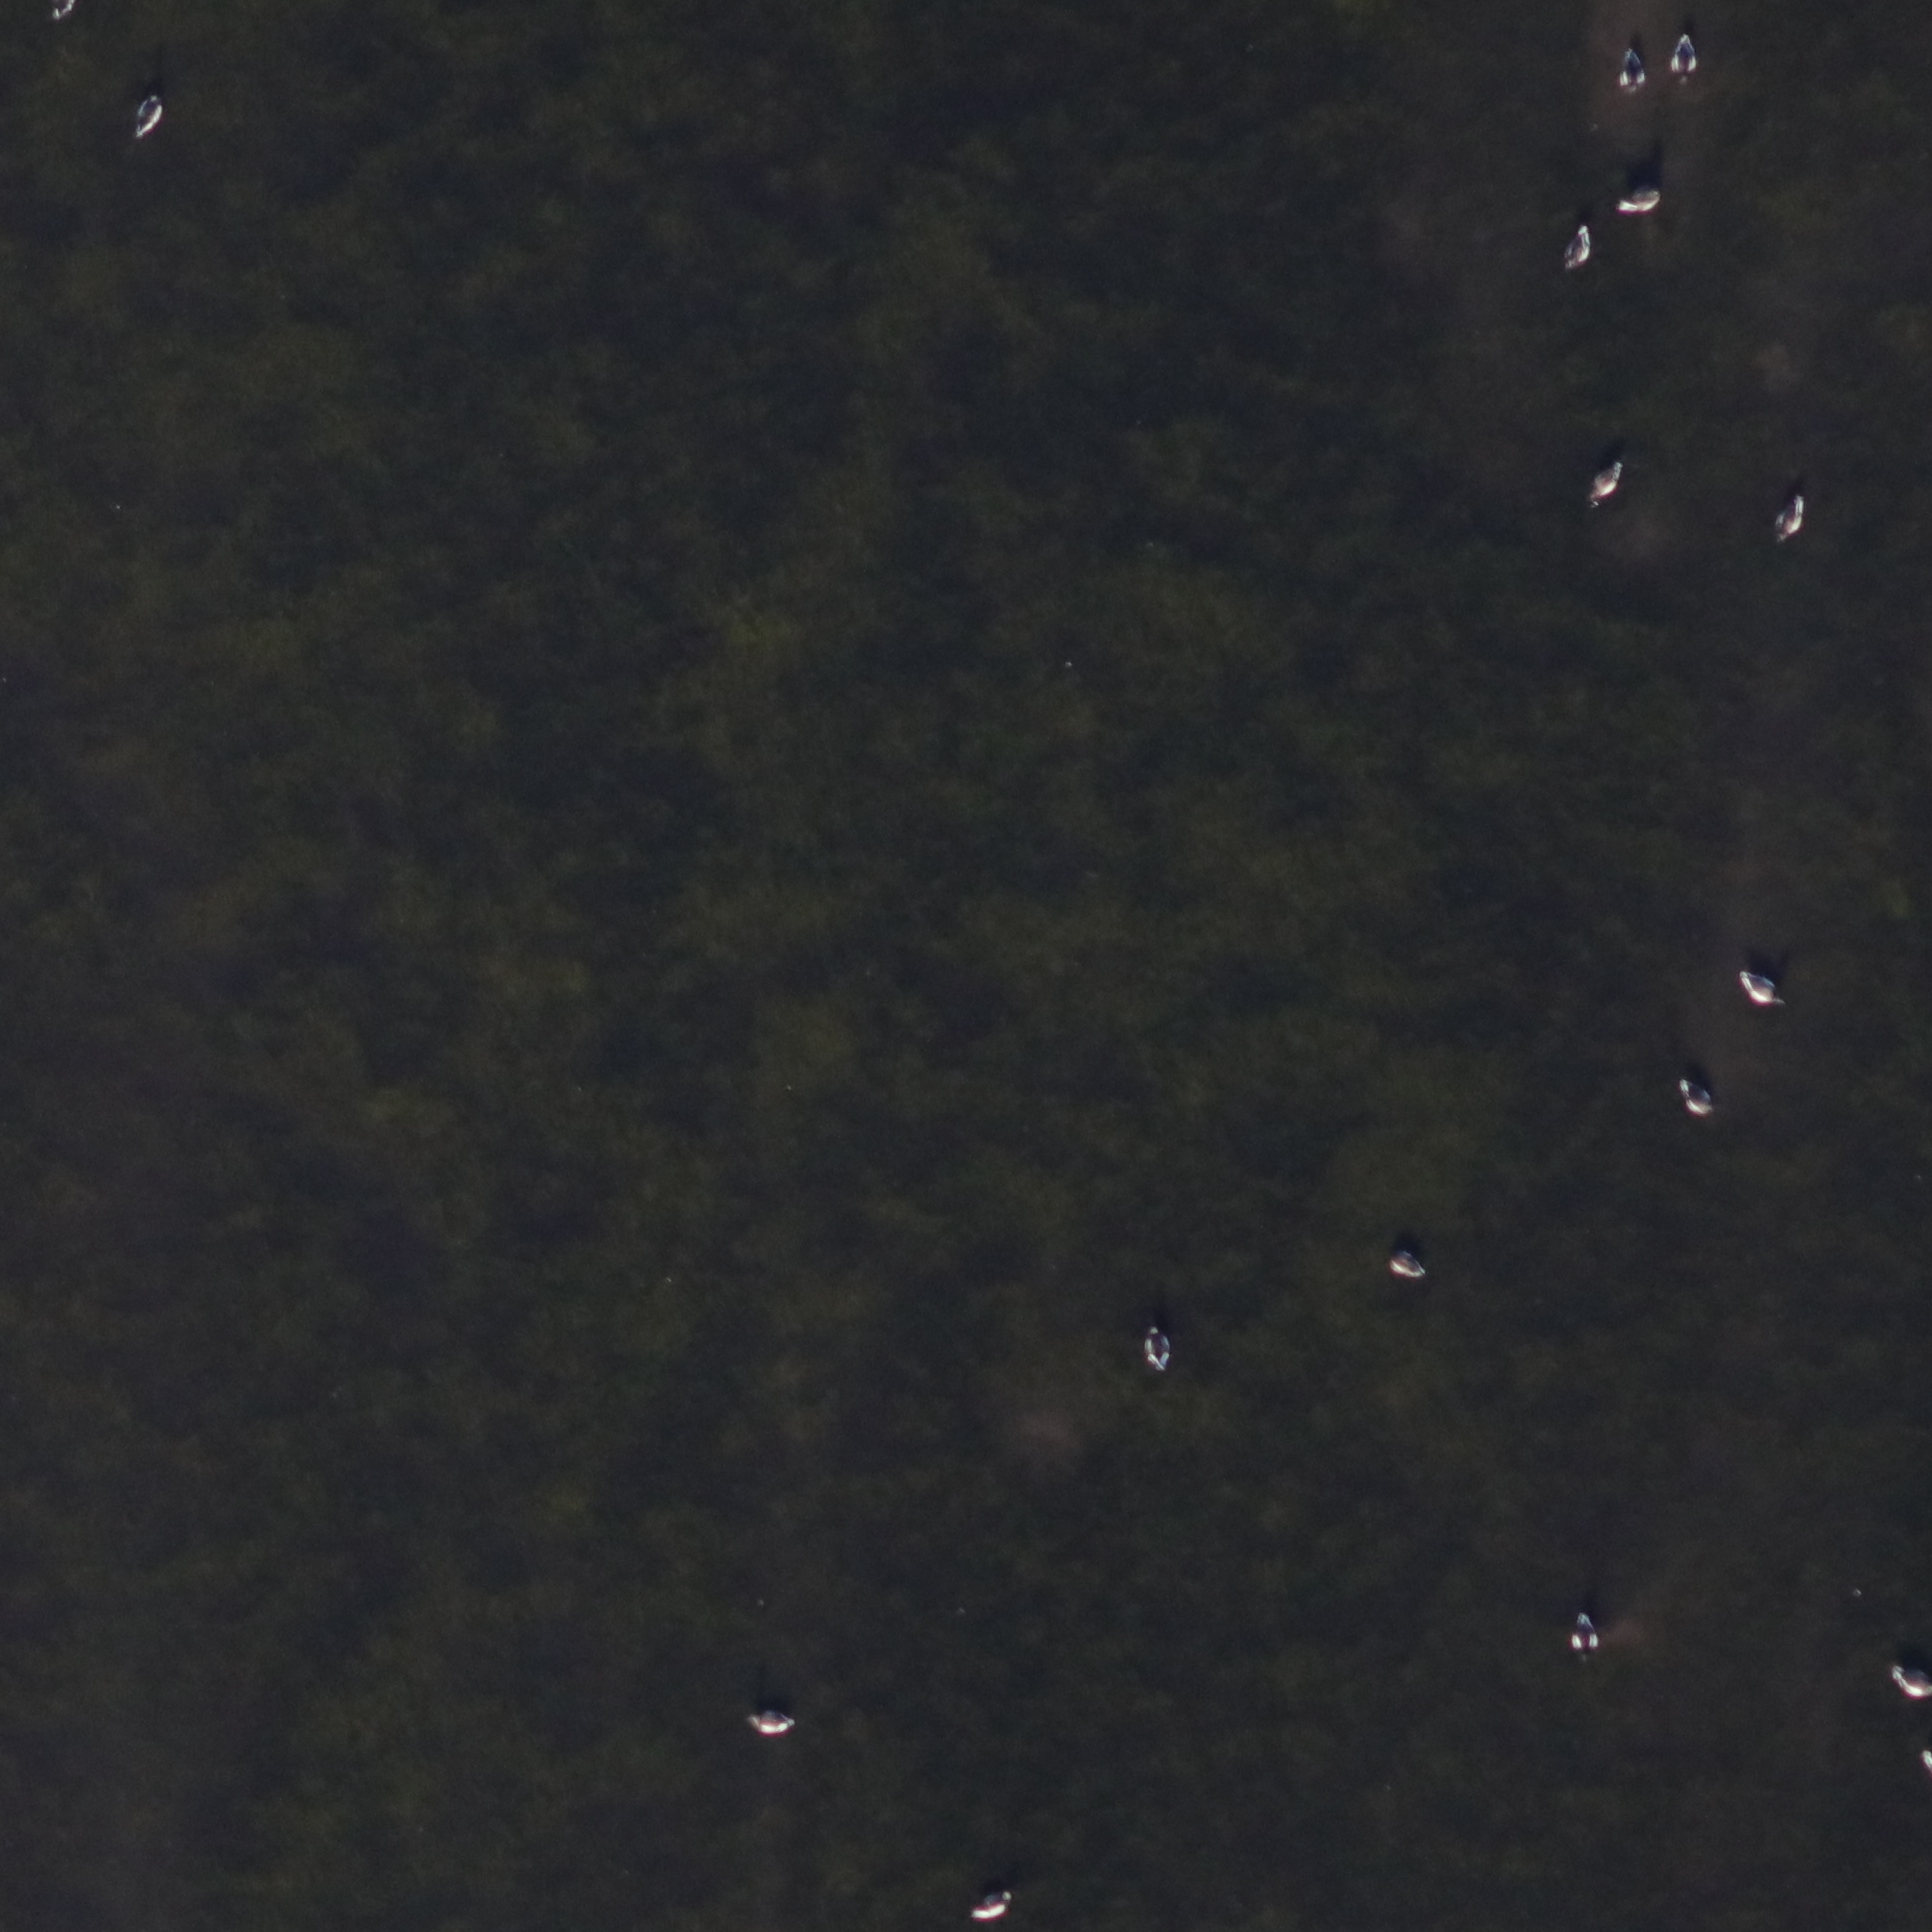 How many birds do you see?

15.